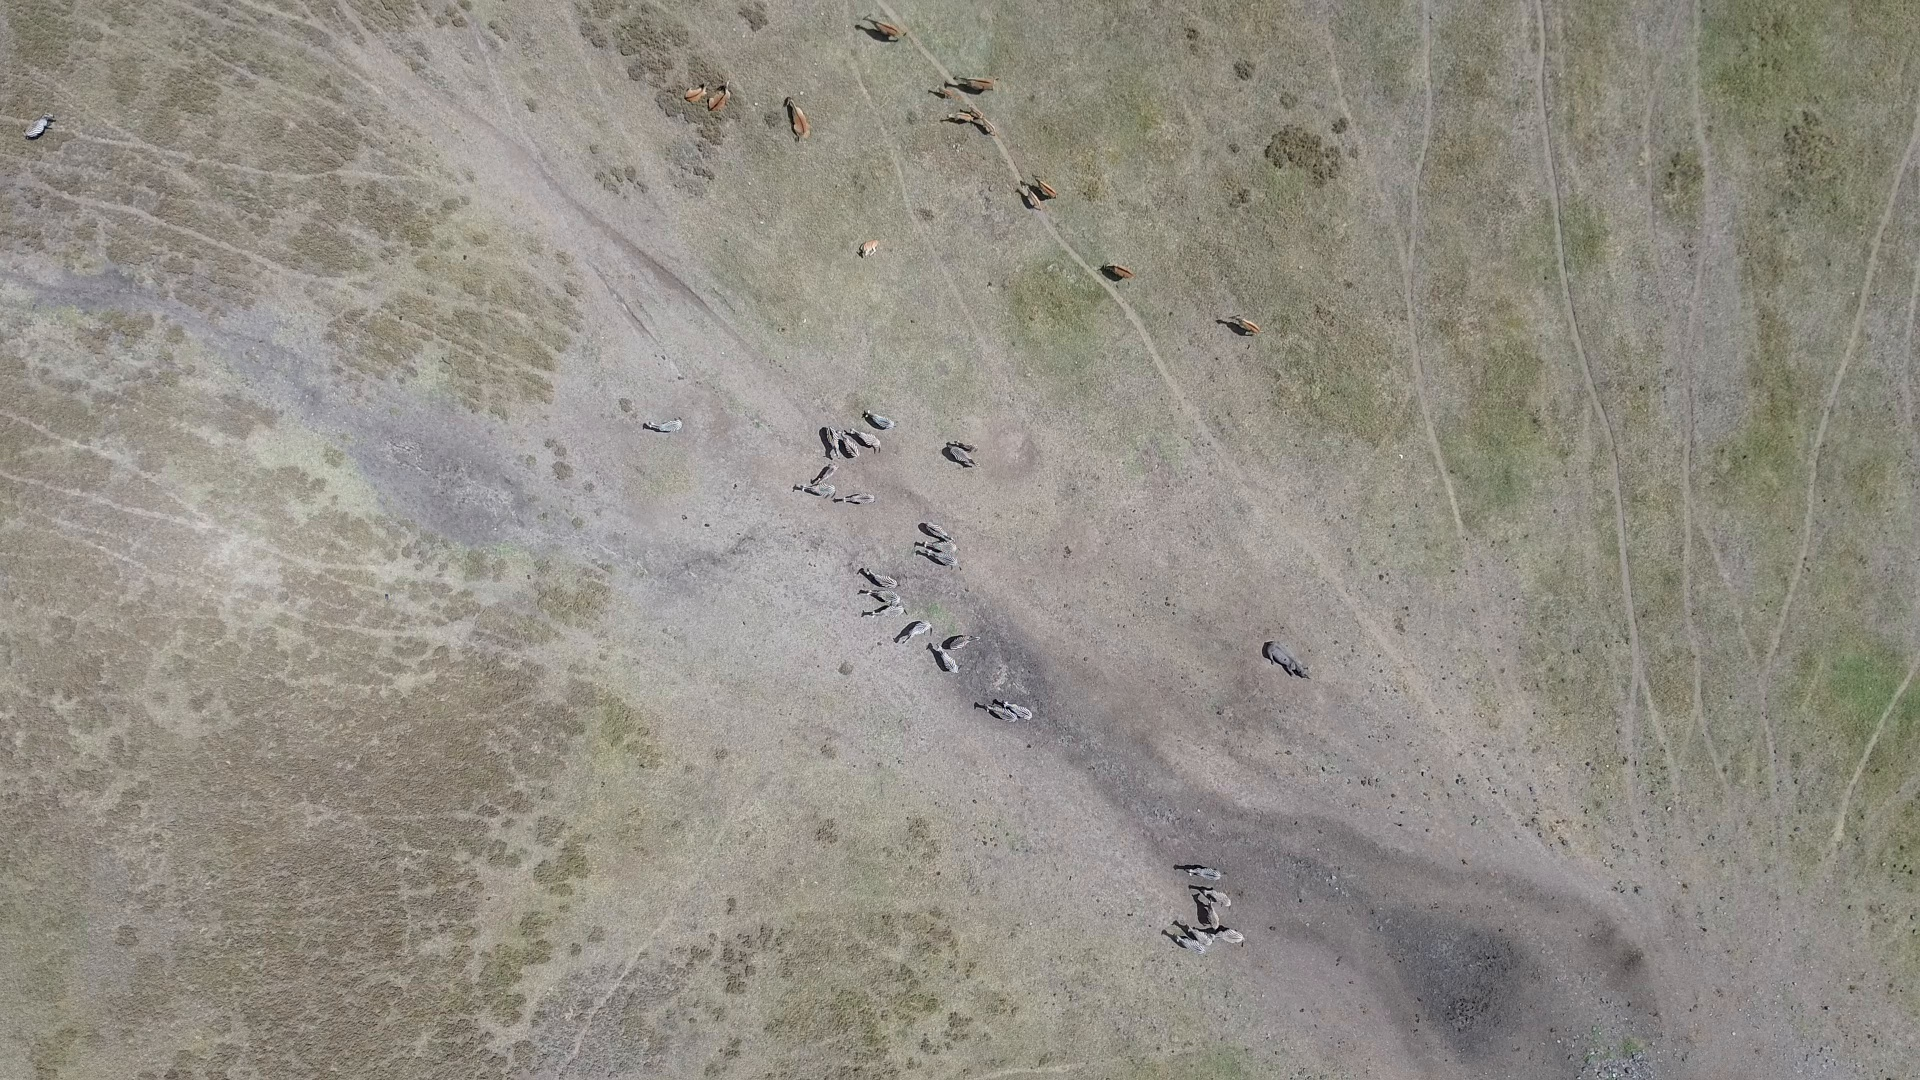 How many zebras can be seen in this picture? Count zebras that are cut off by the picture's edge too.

27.